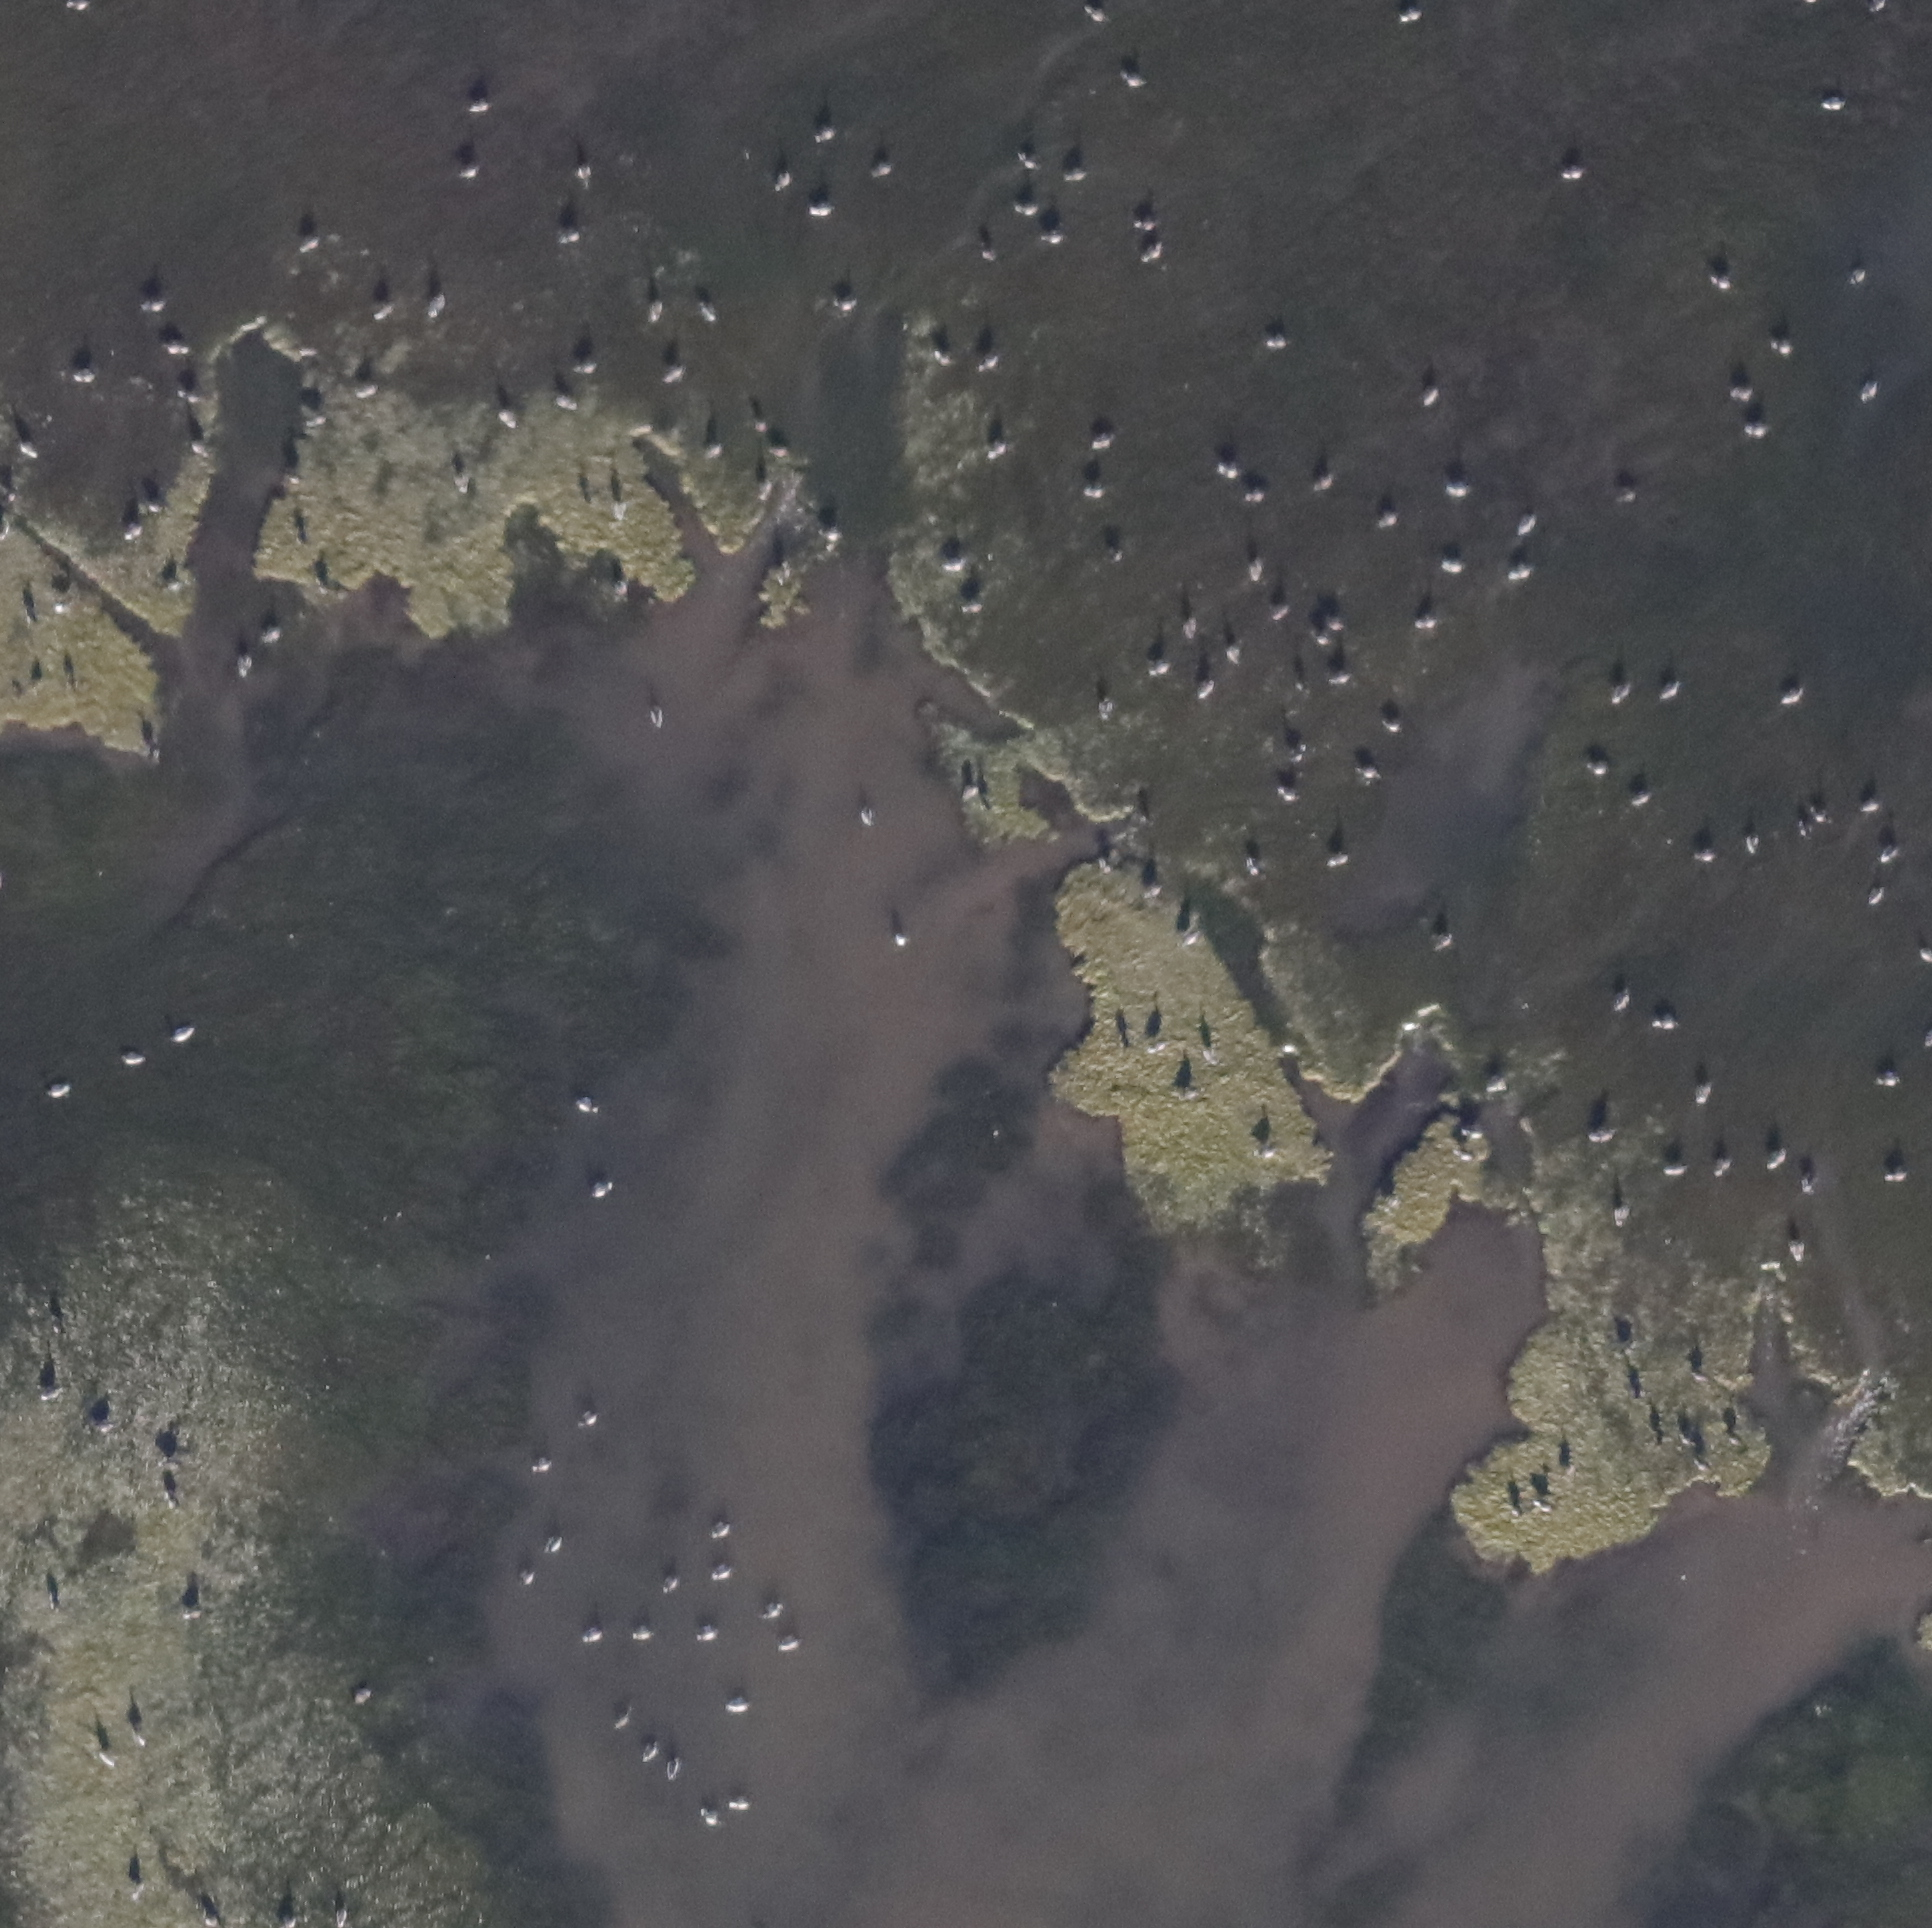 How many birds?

193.